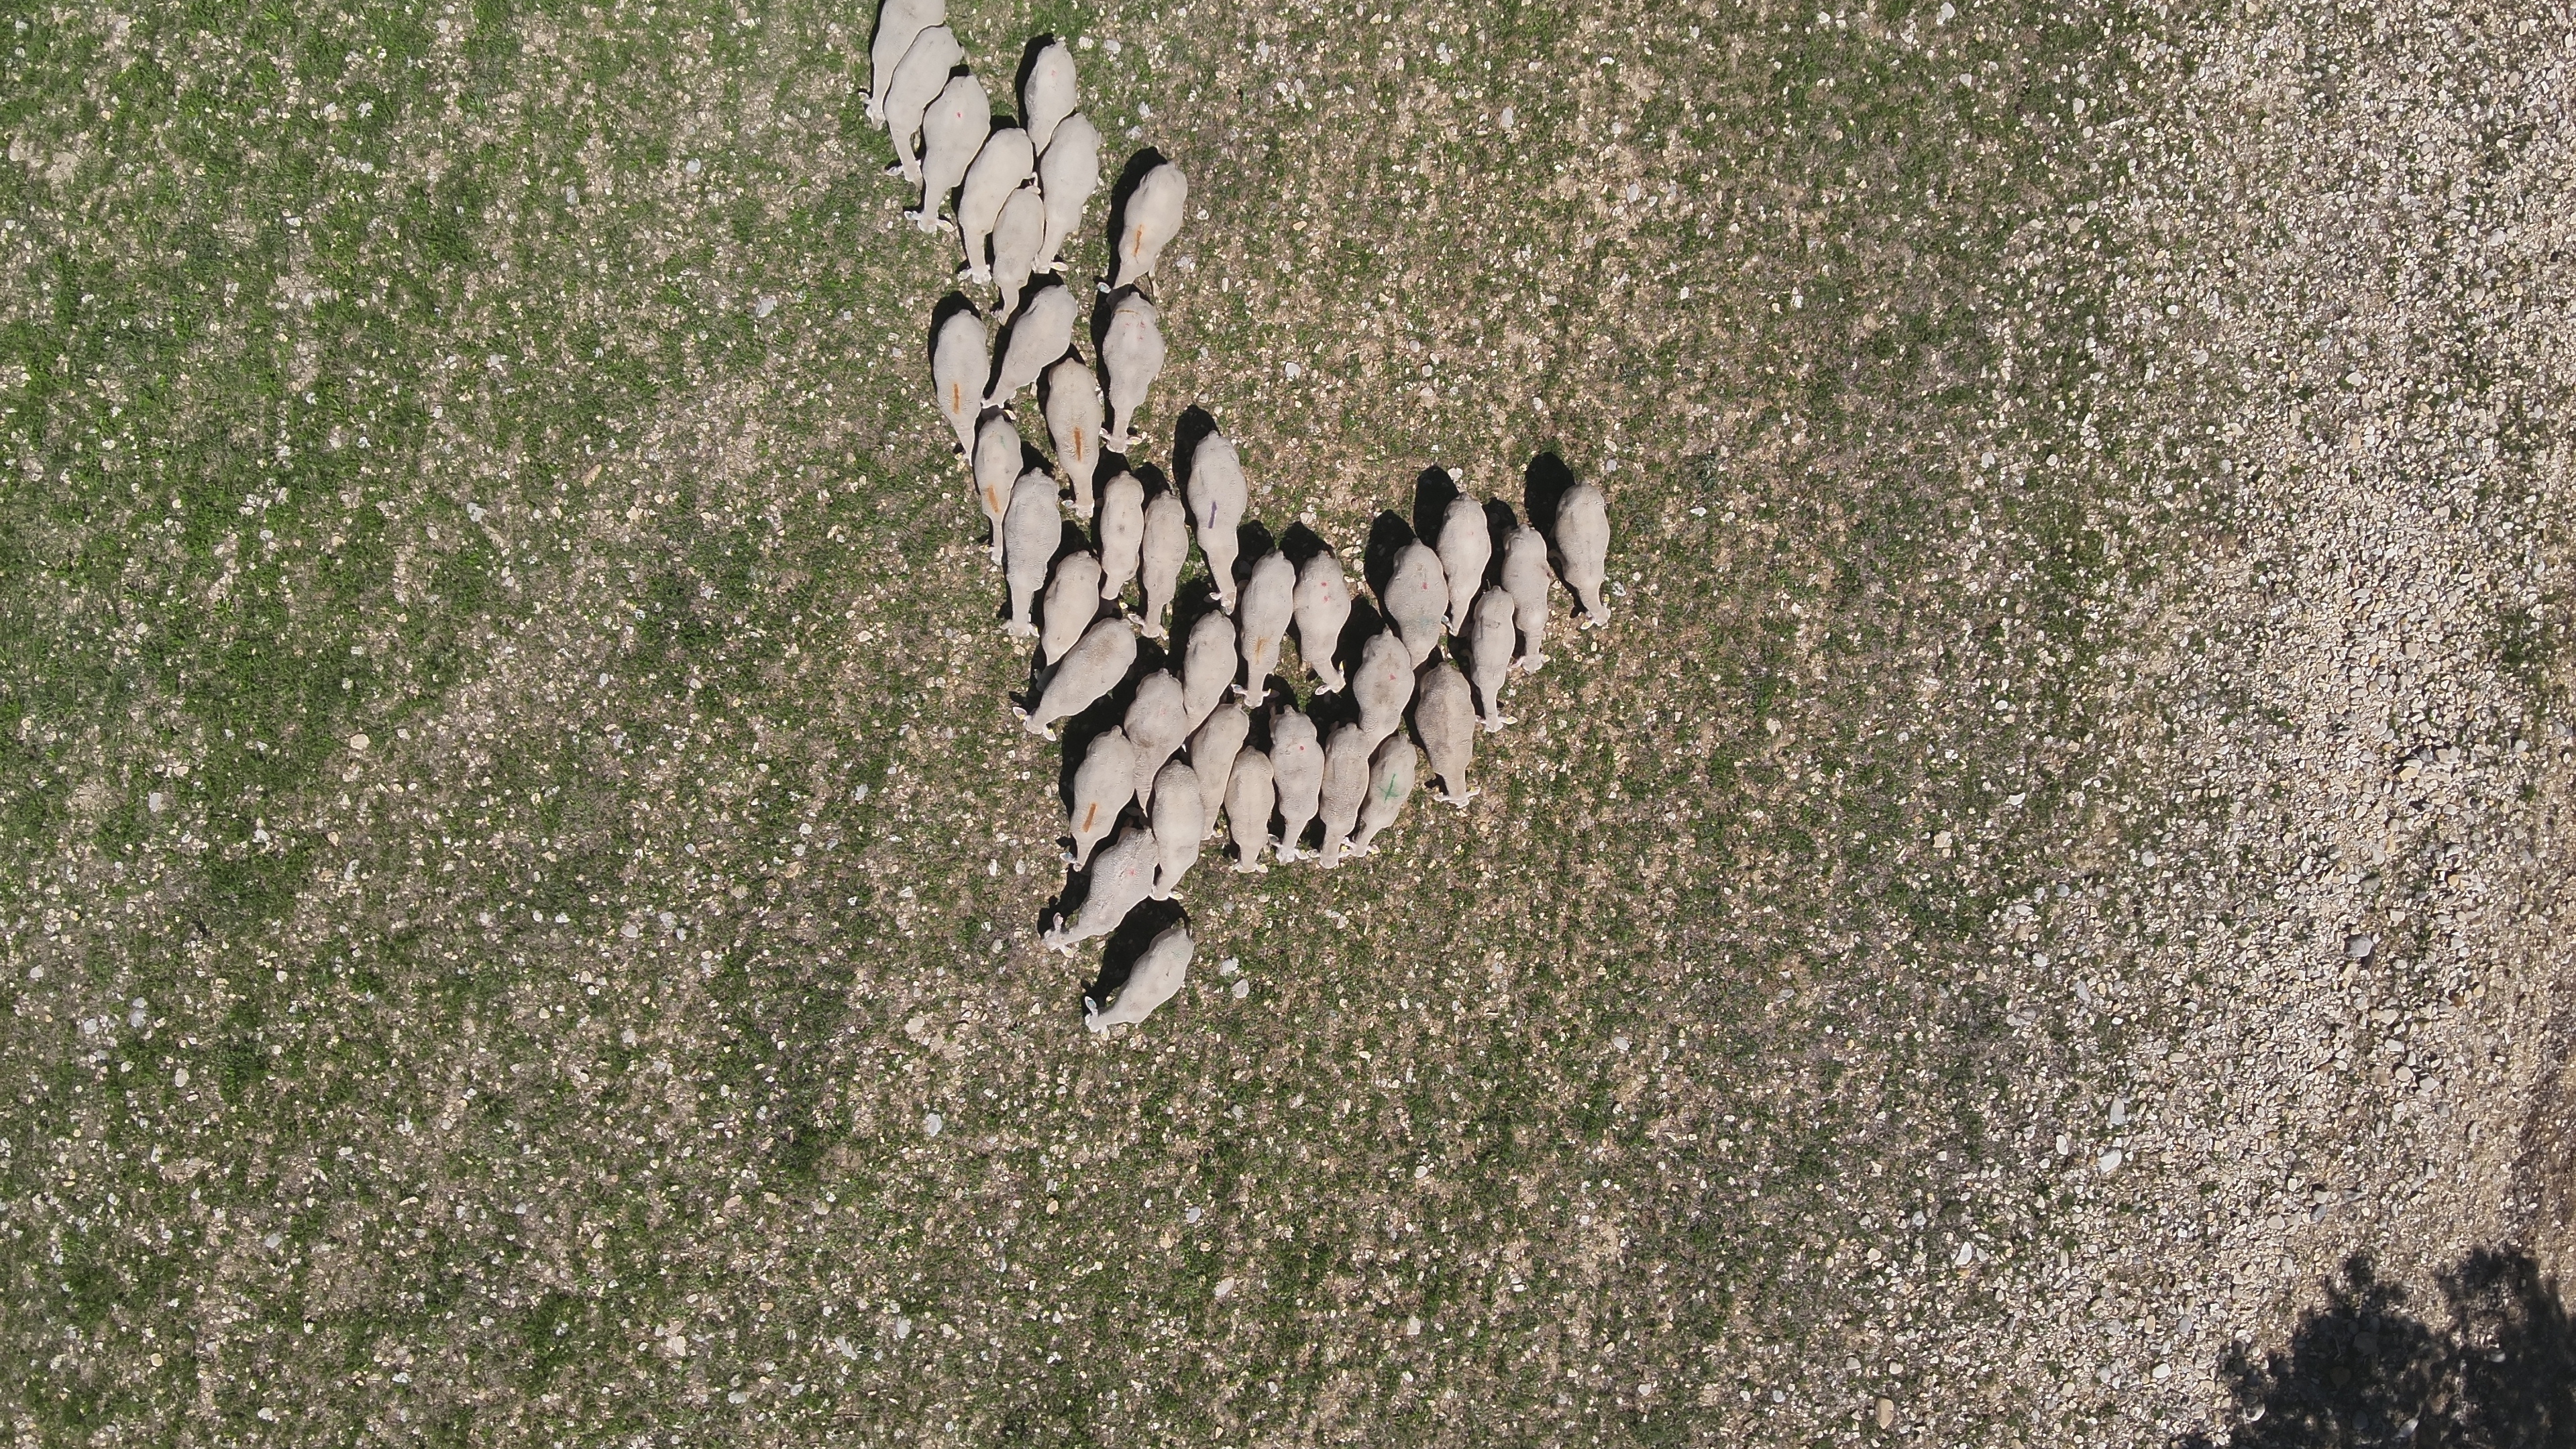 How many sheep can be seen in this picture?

39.